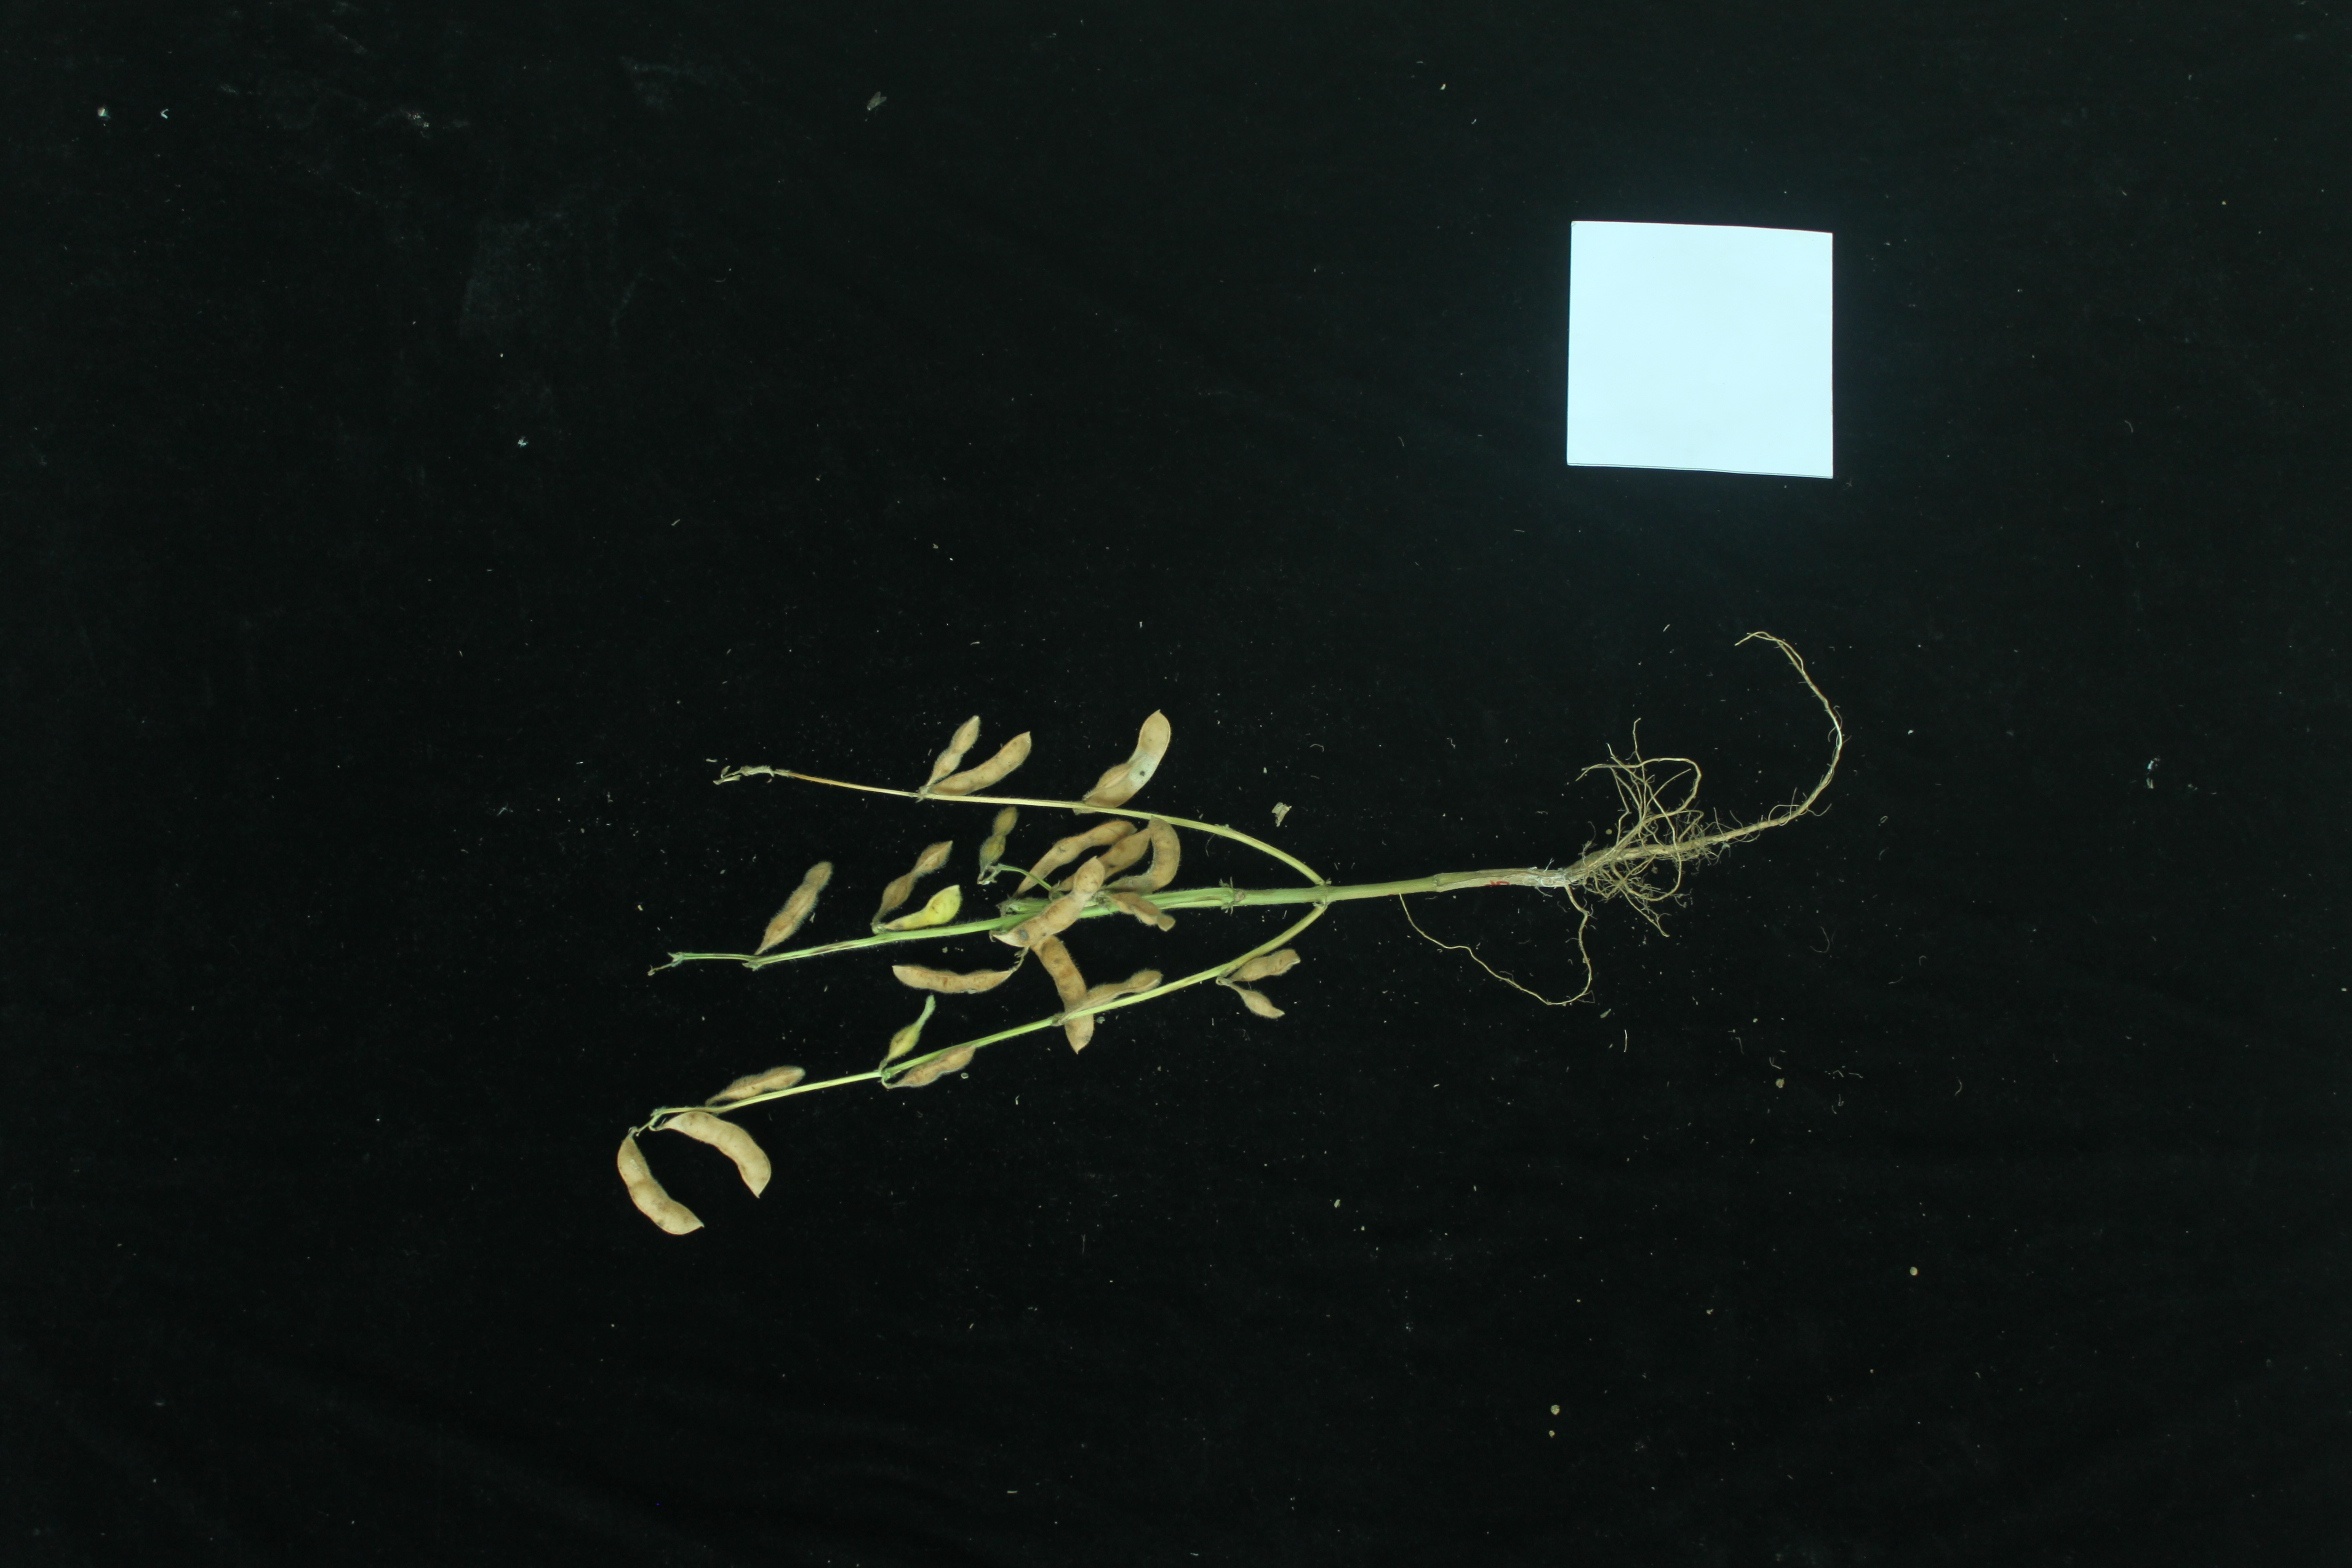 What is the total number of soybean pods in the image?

22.